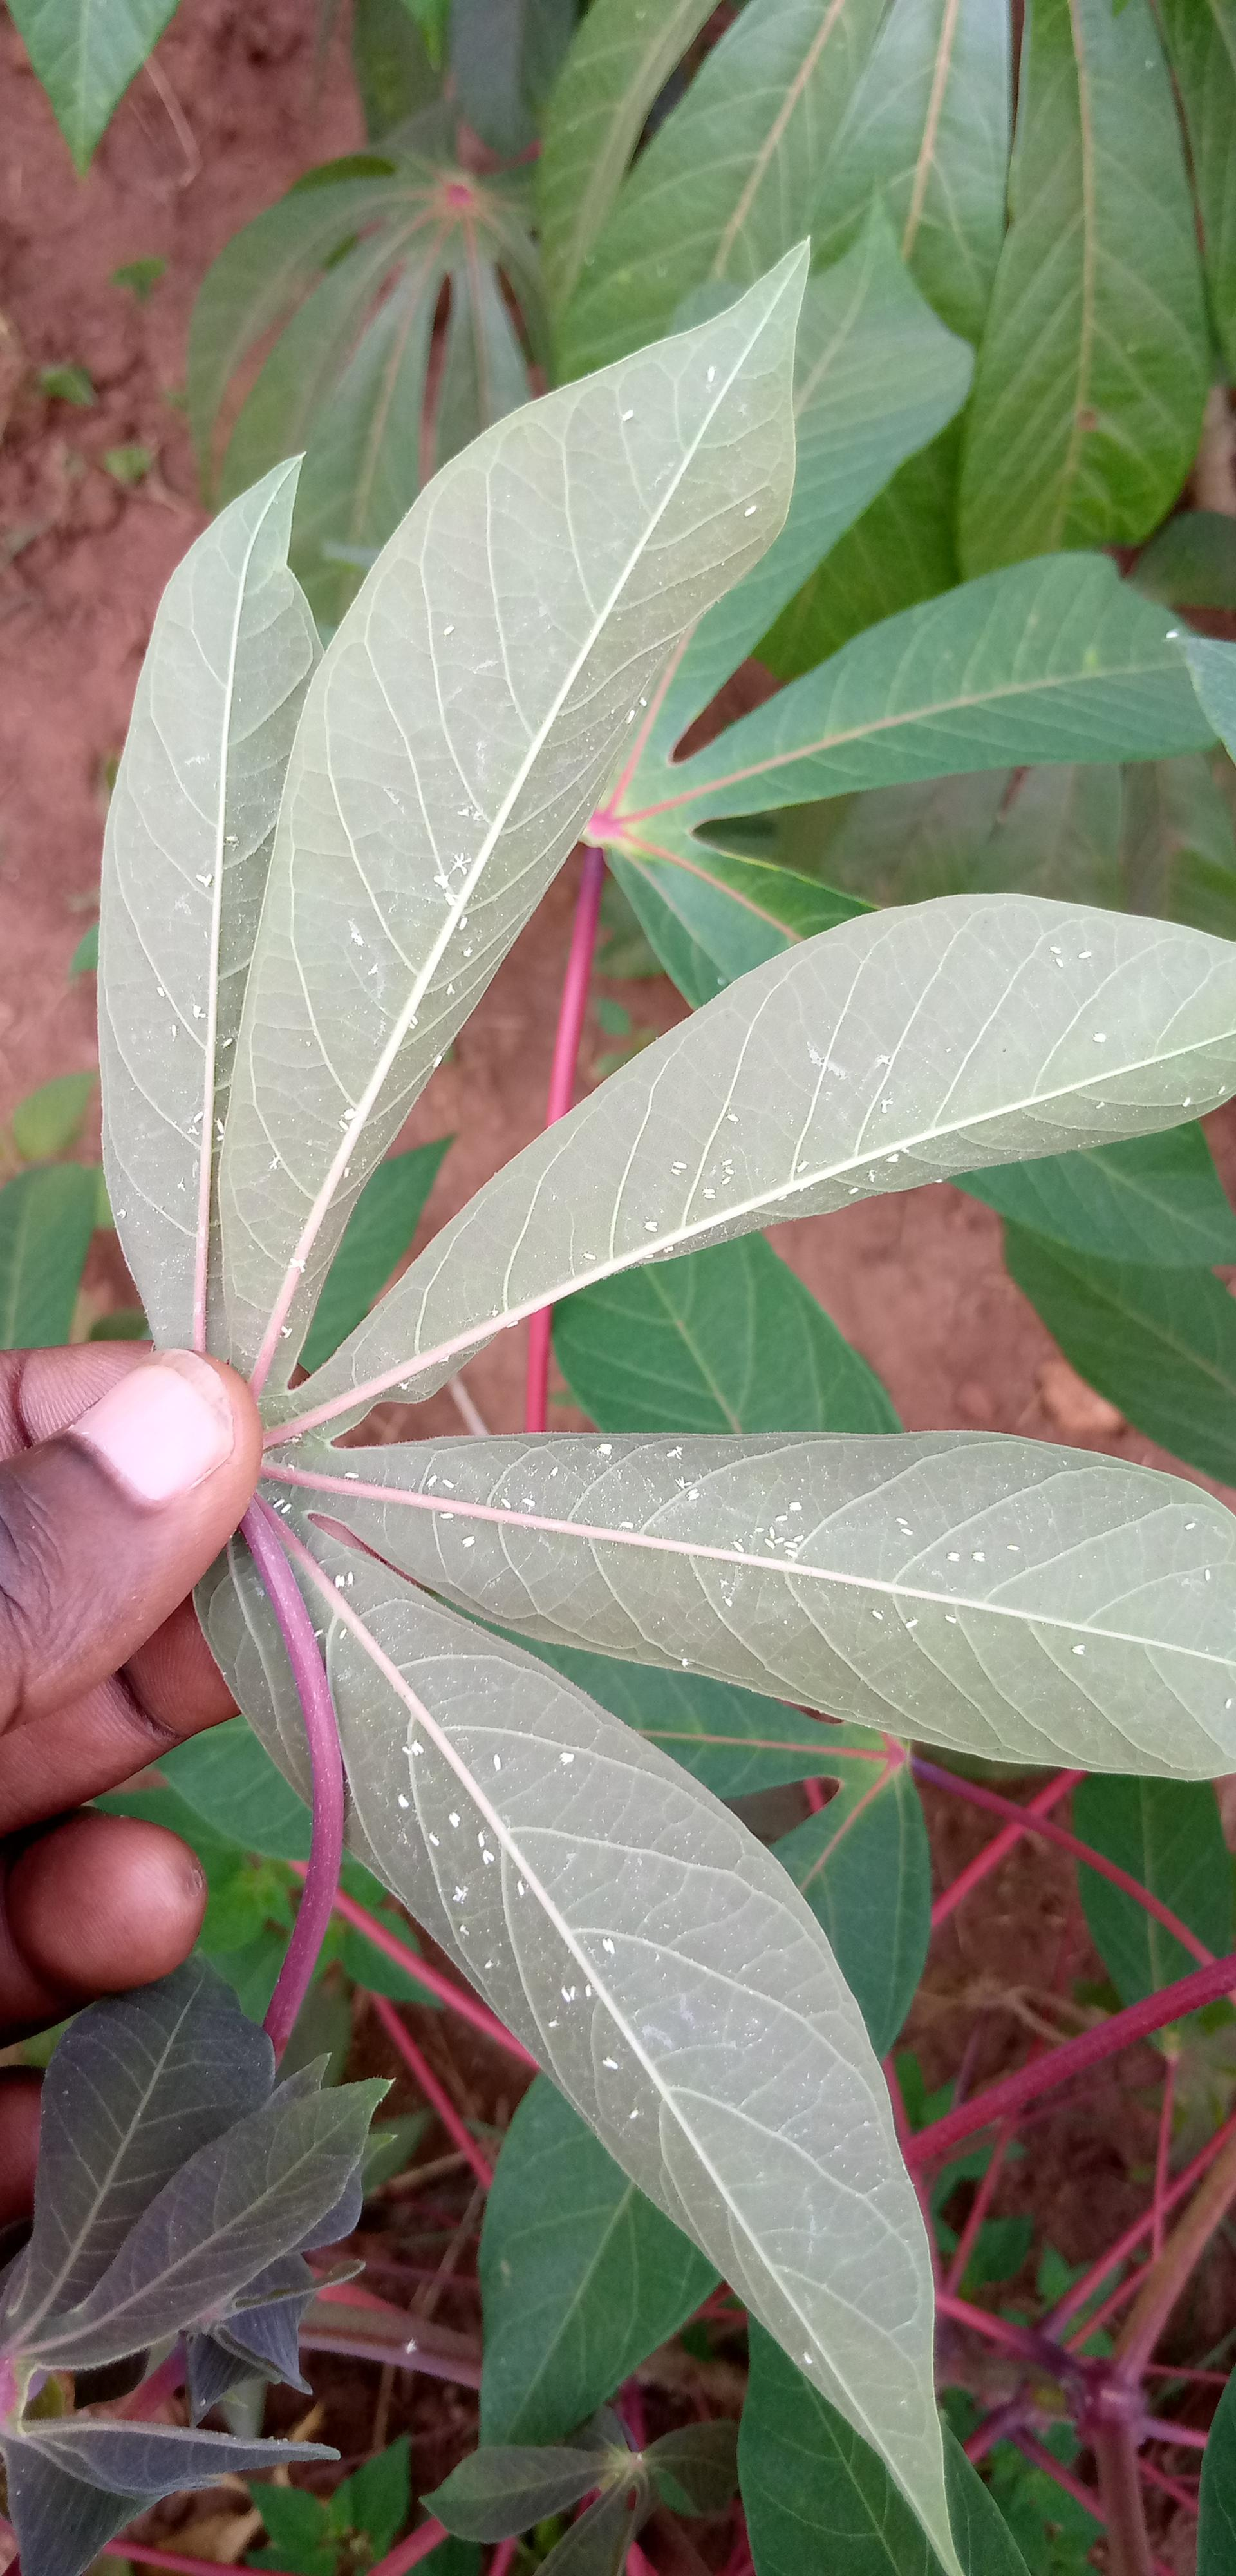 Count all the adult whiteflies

148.